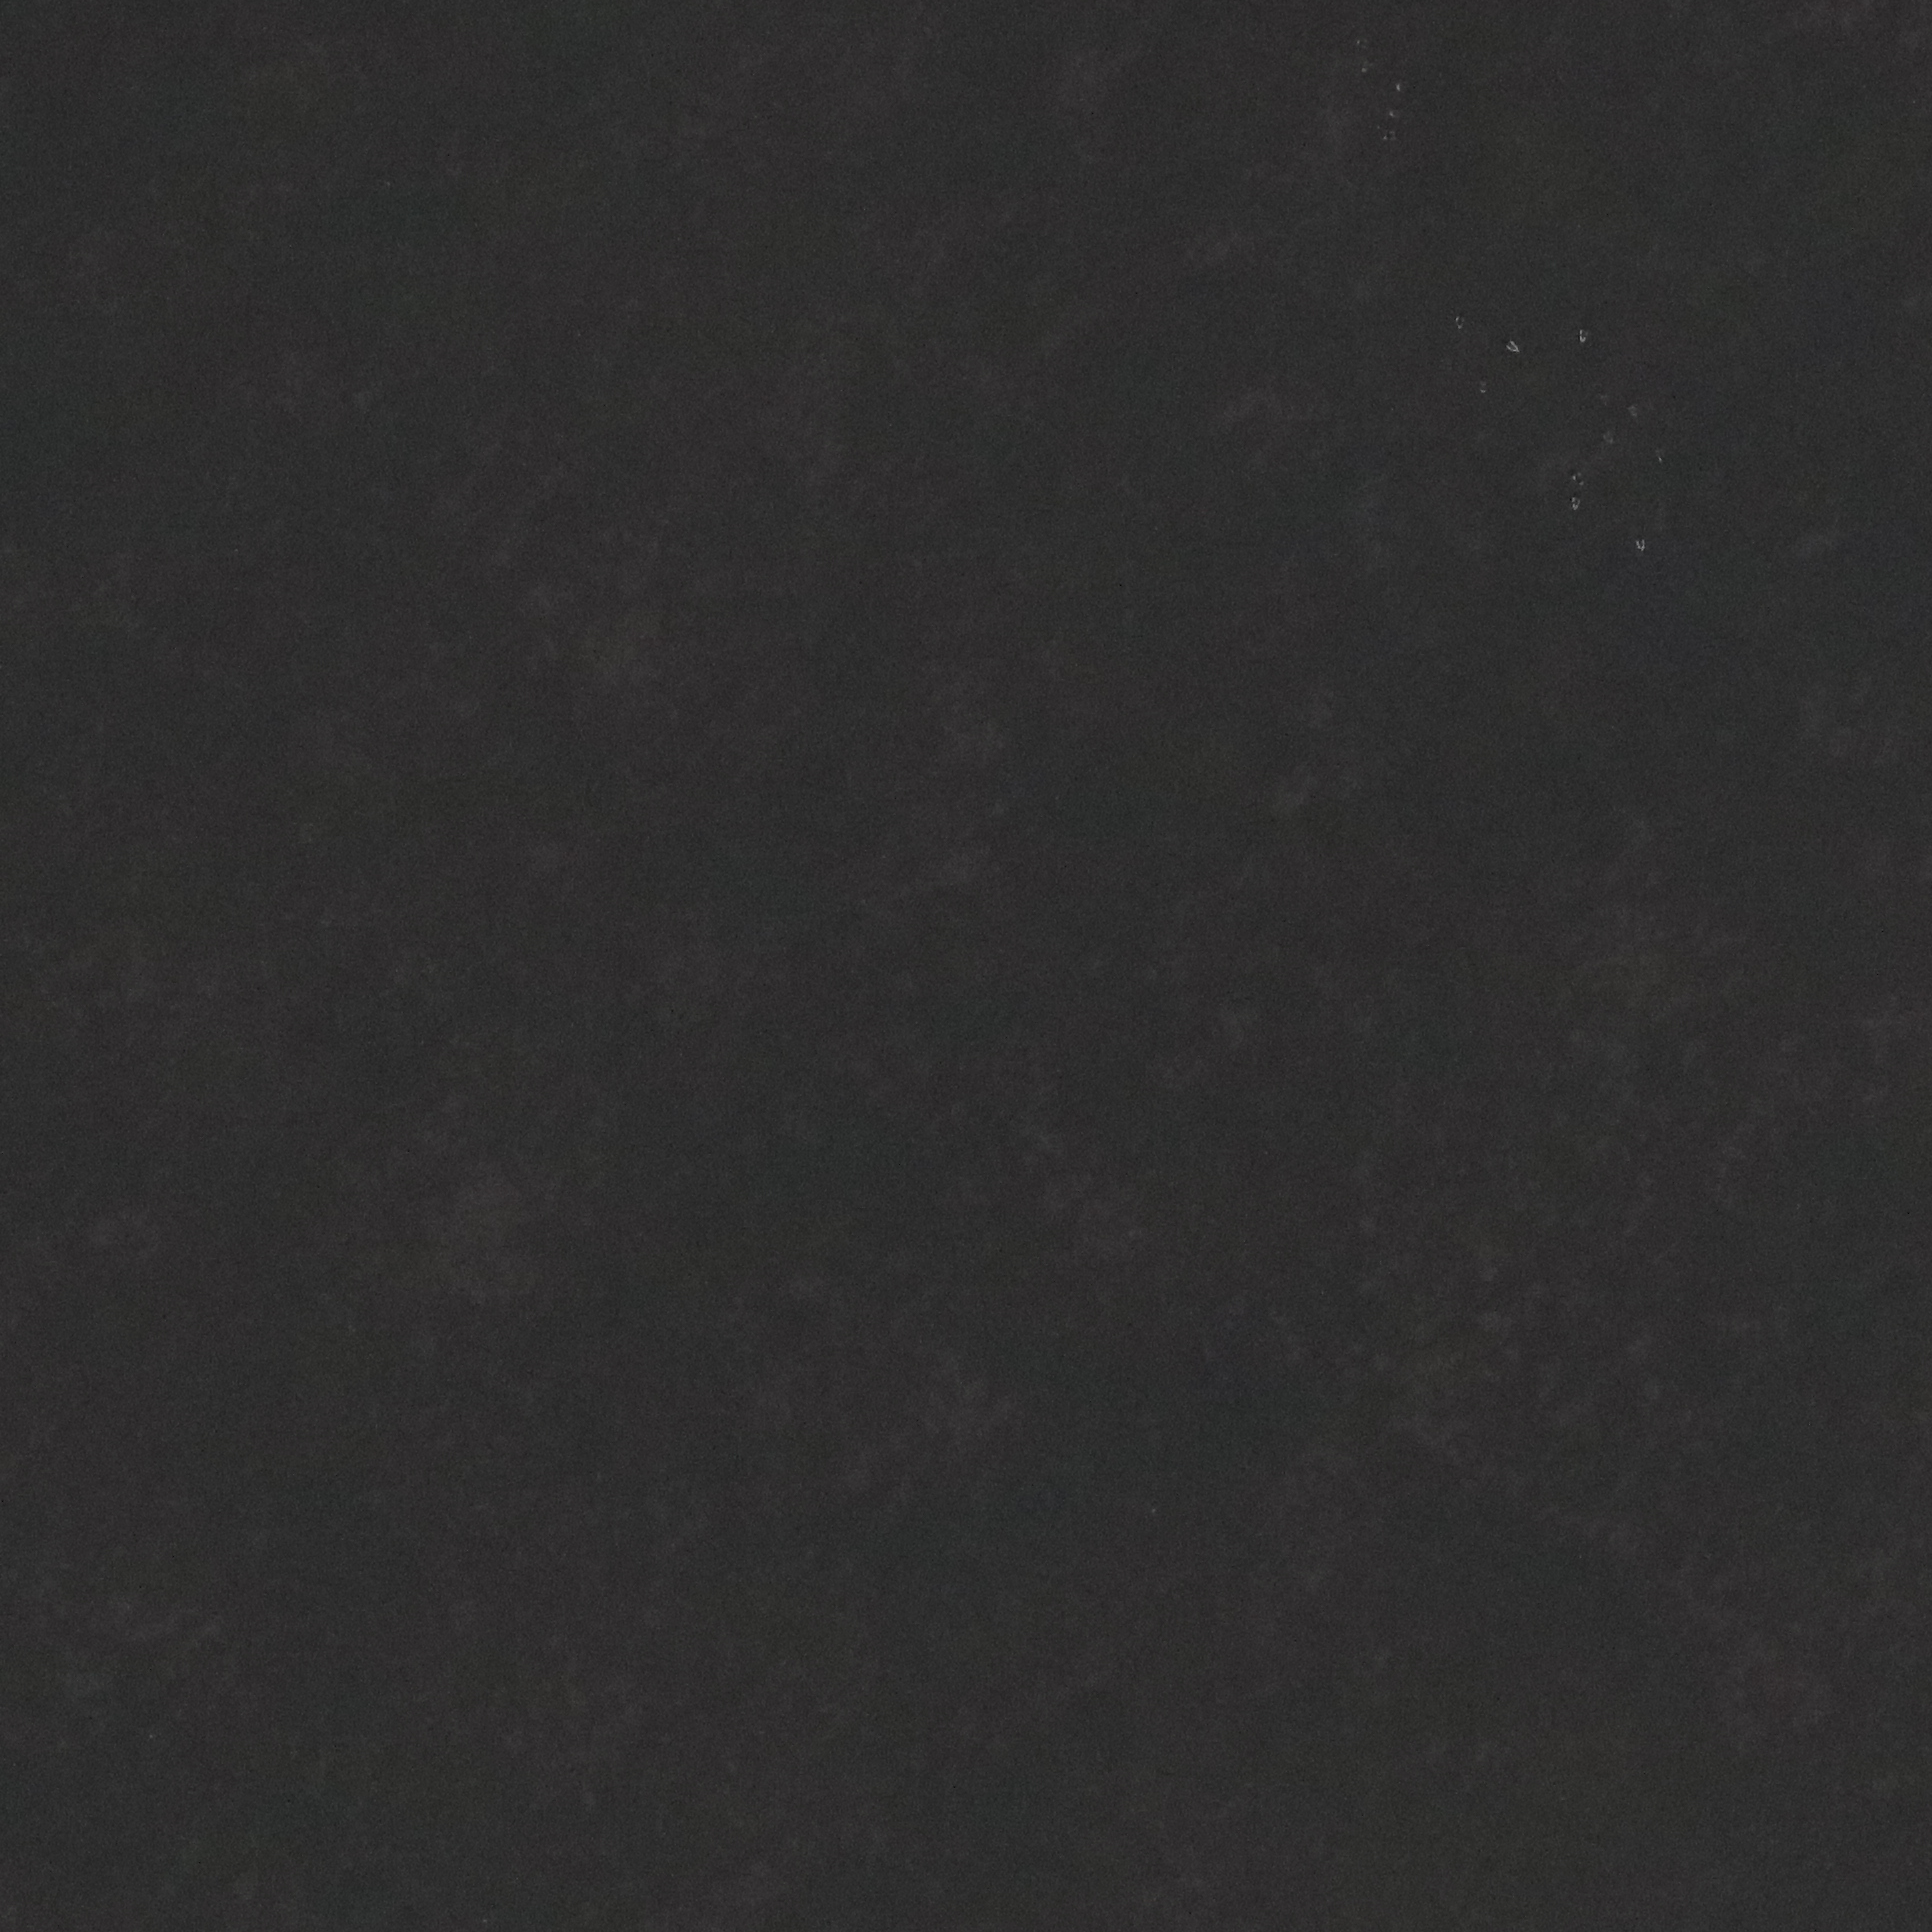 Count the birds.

16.